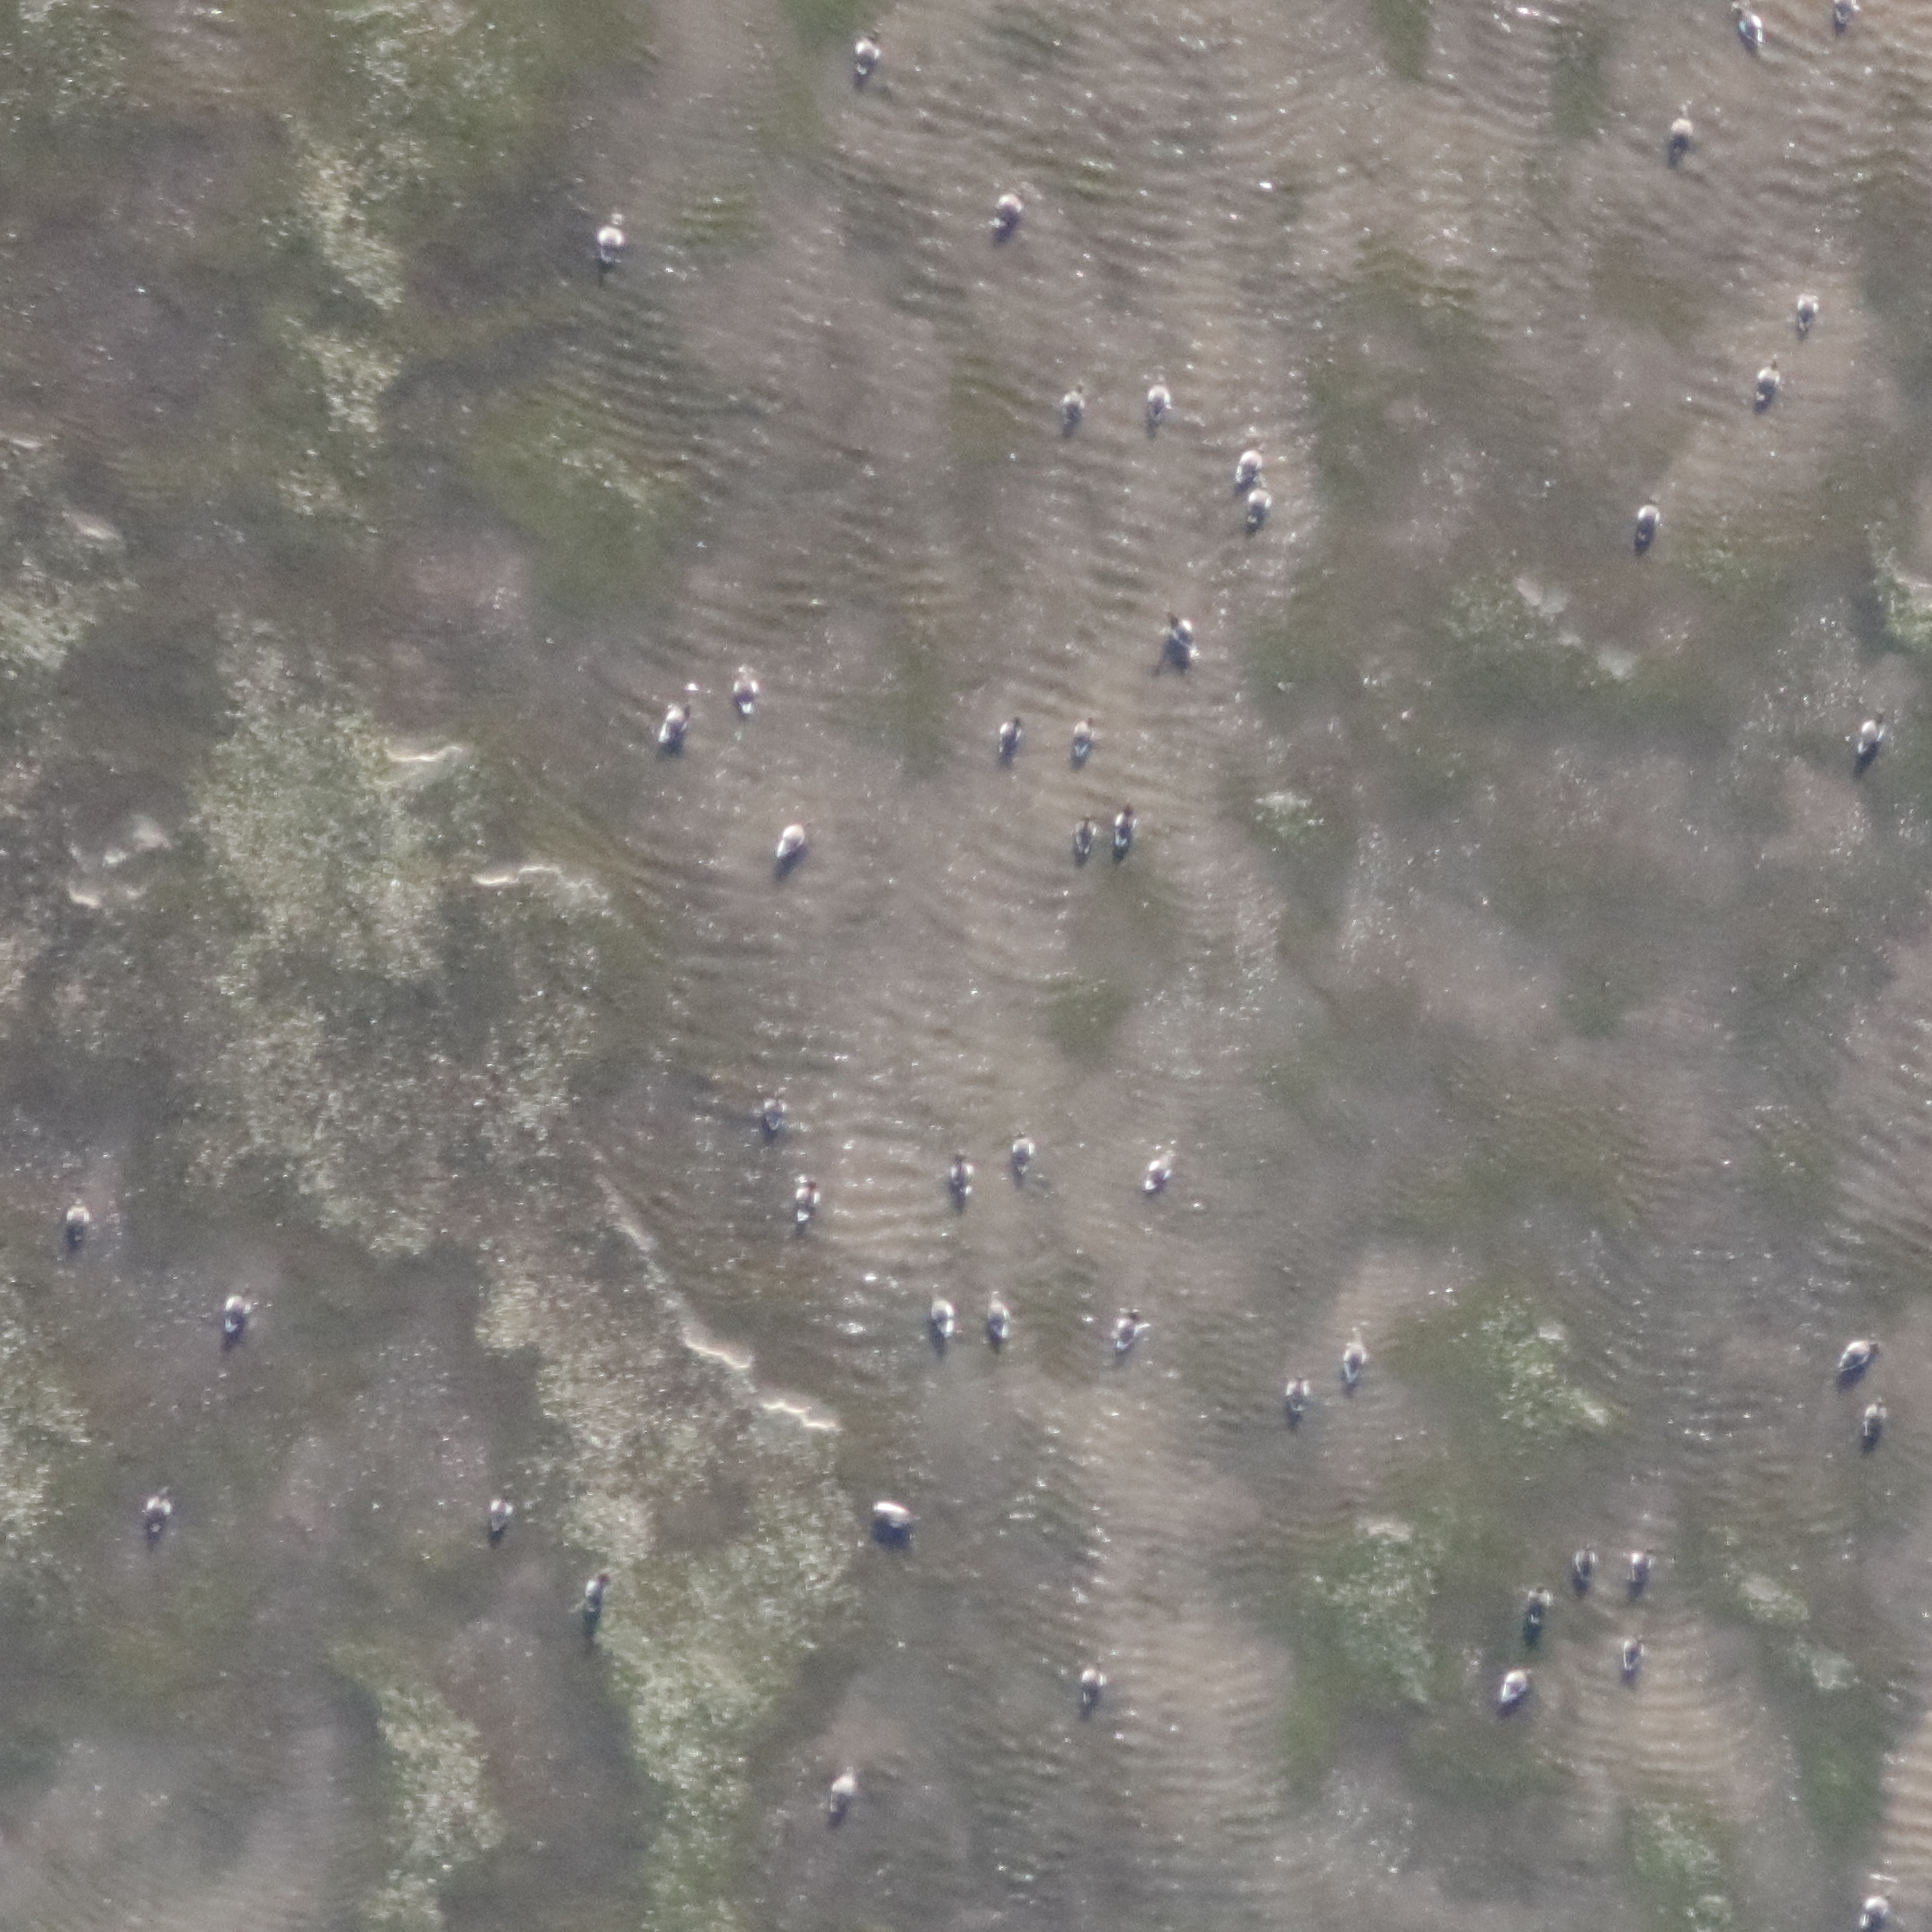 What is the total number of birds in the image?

47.